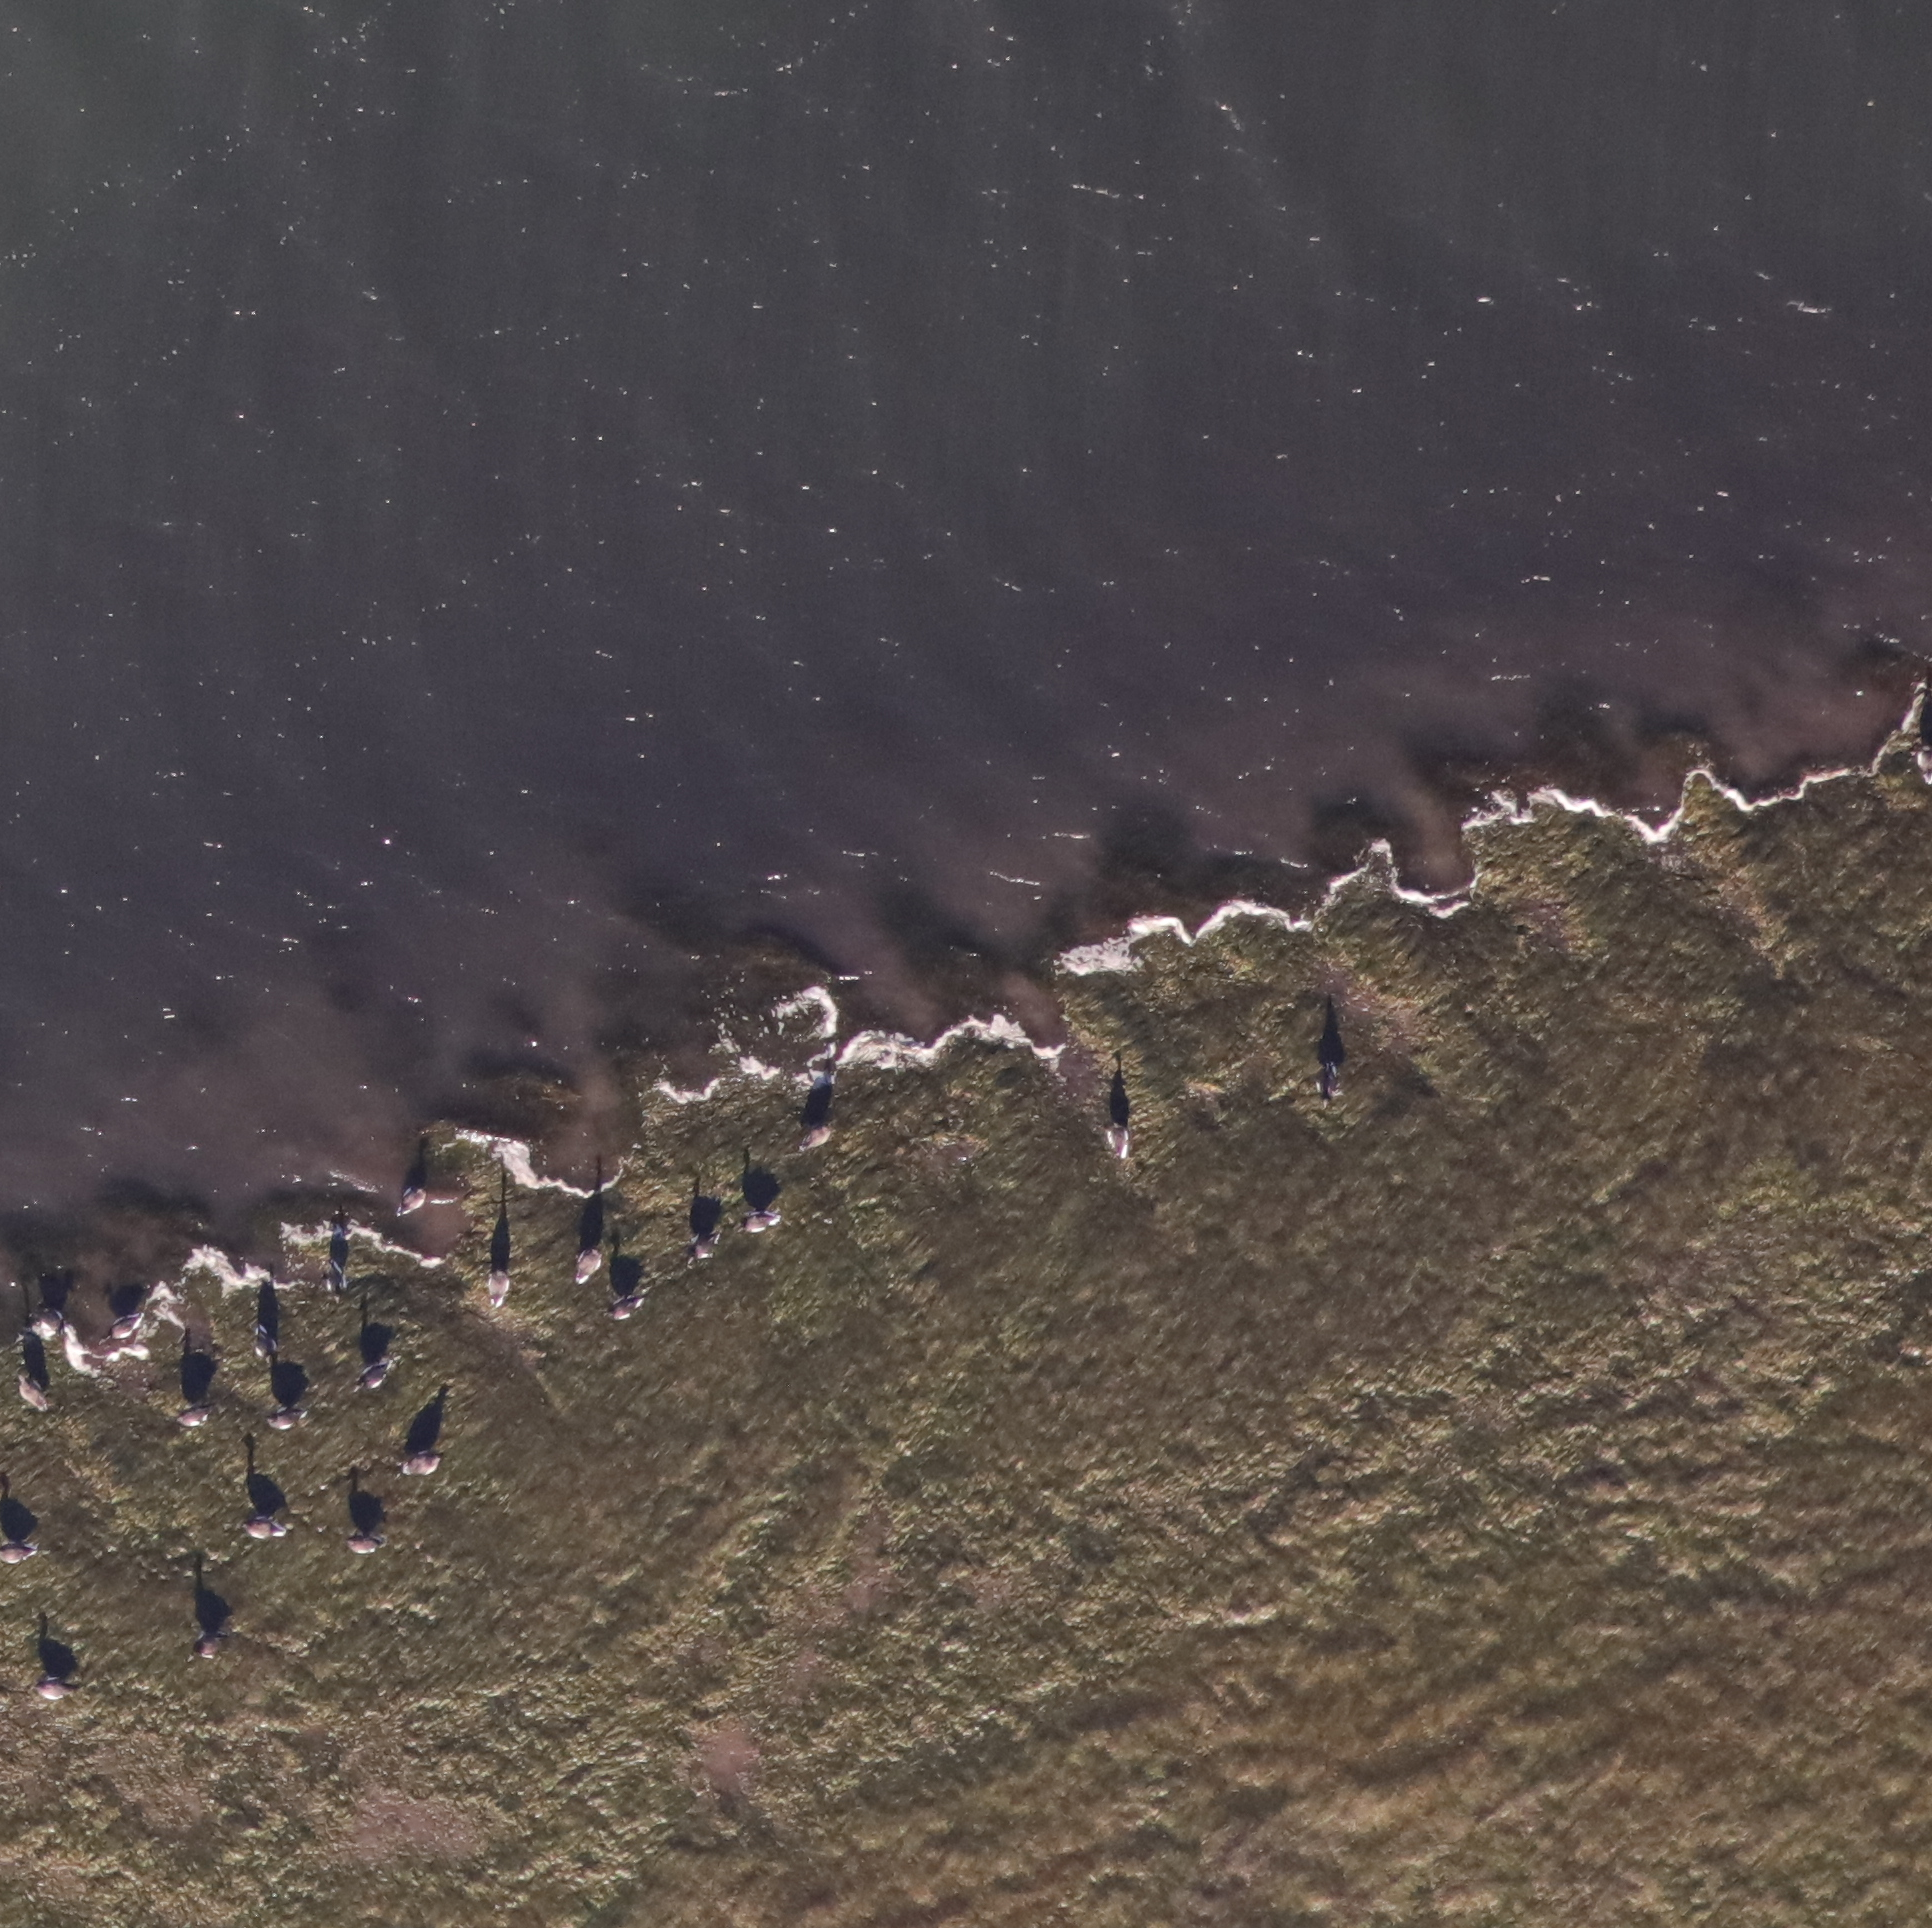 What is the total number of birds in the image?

24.